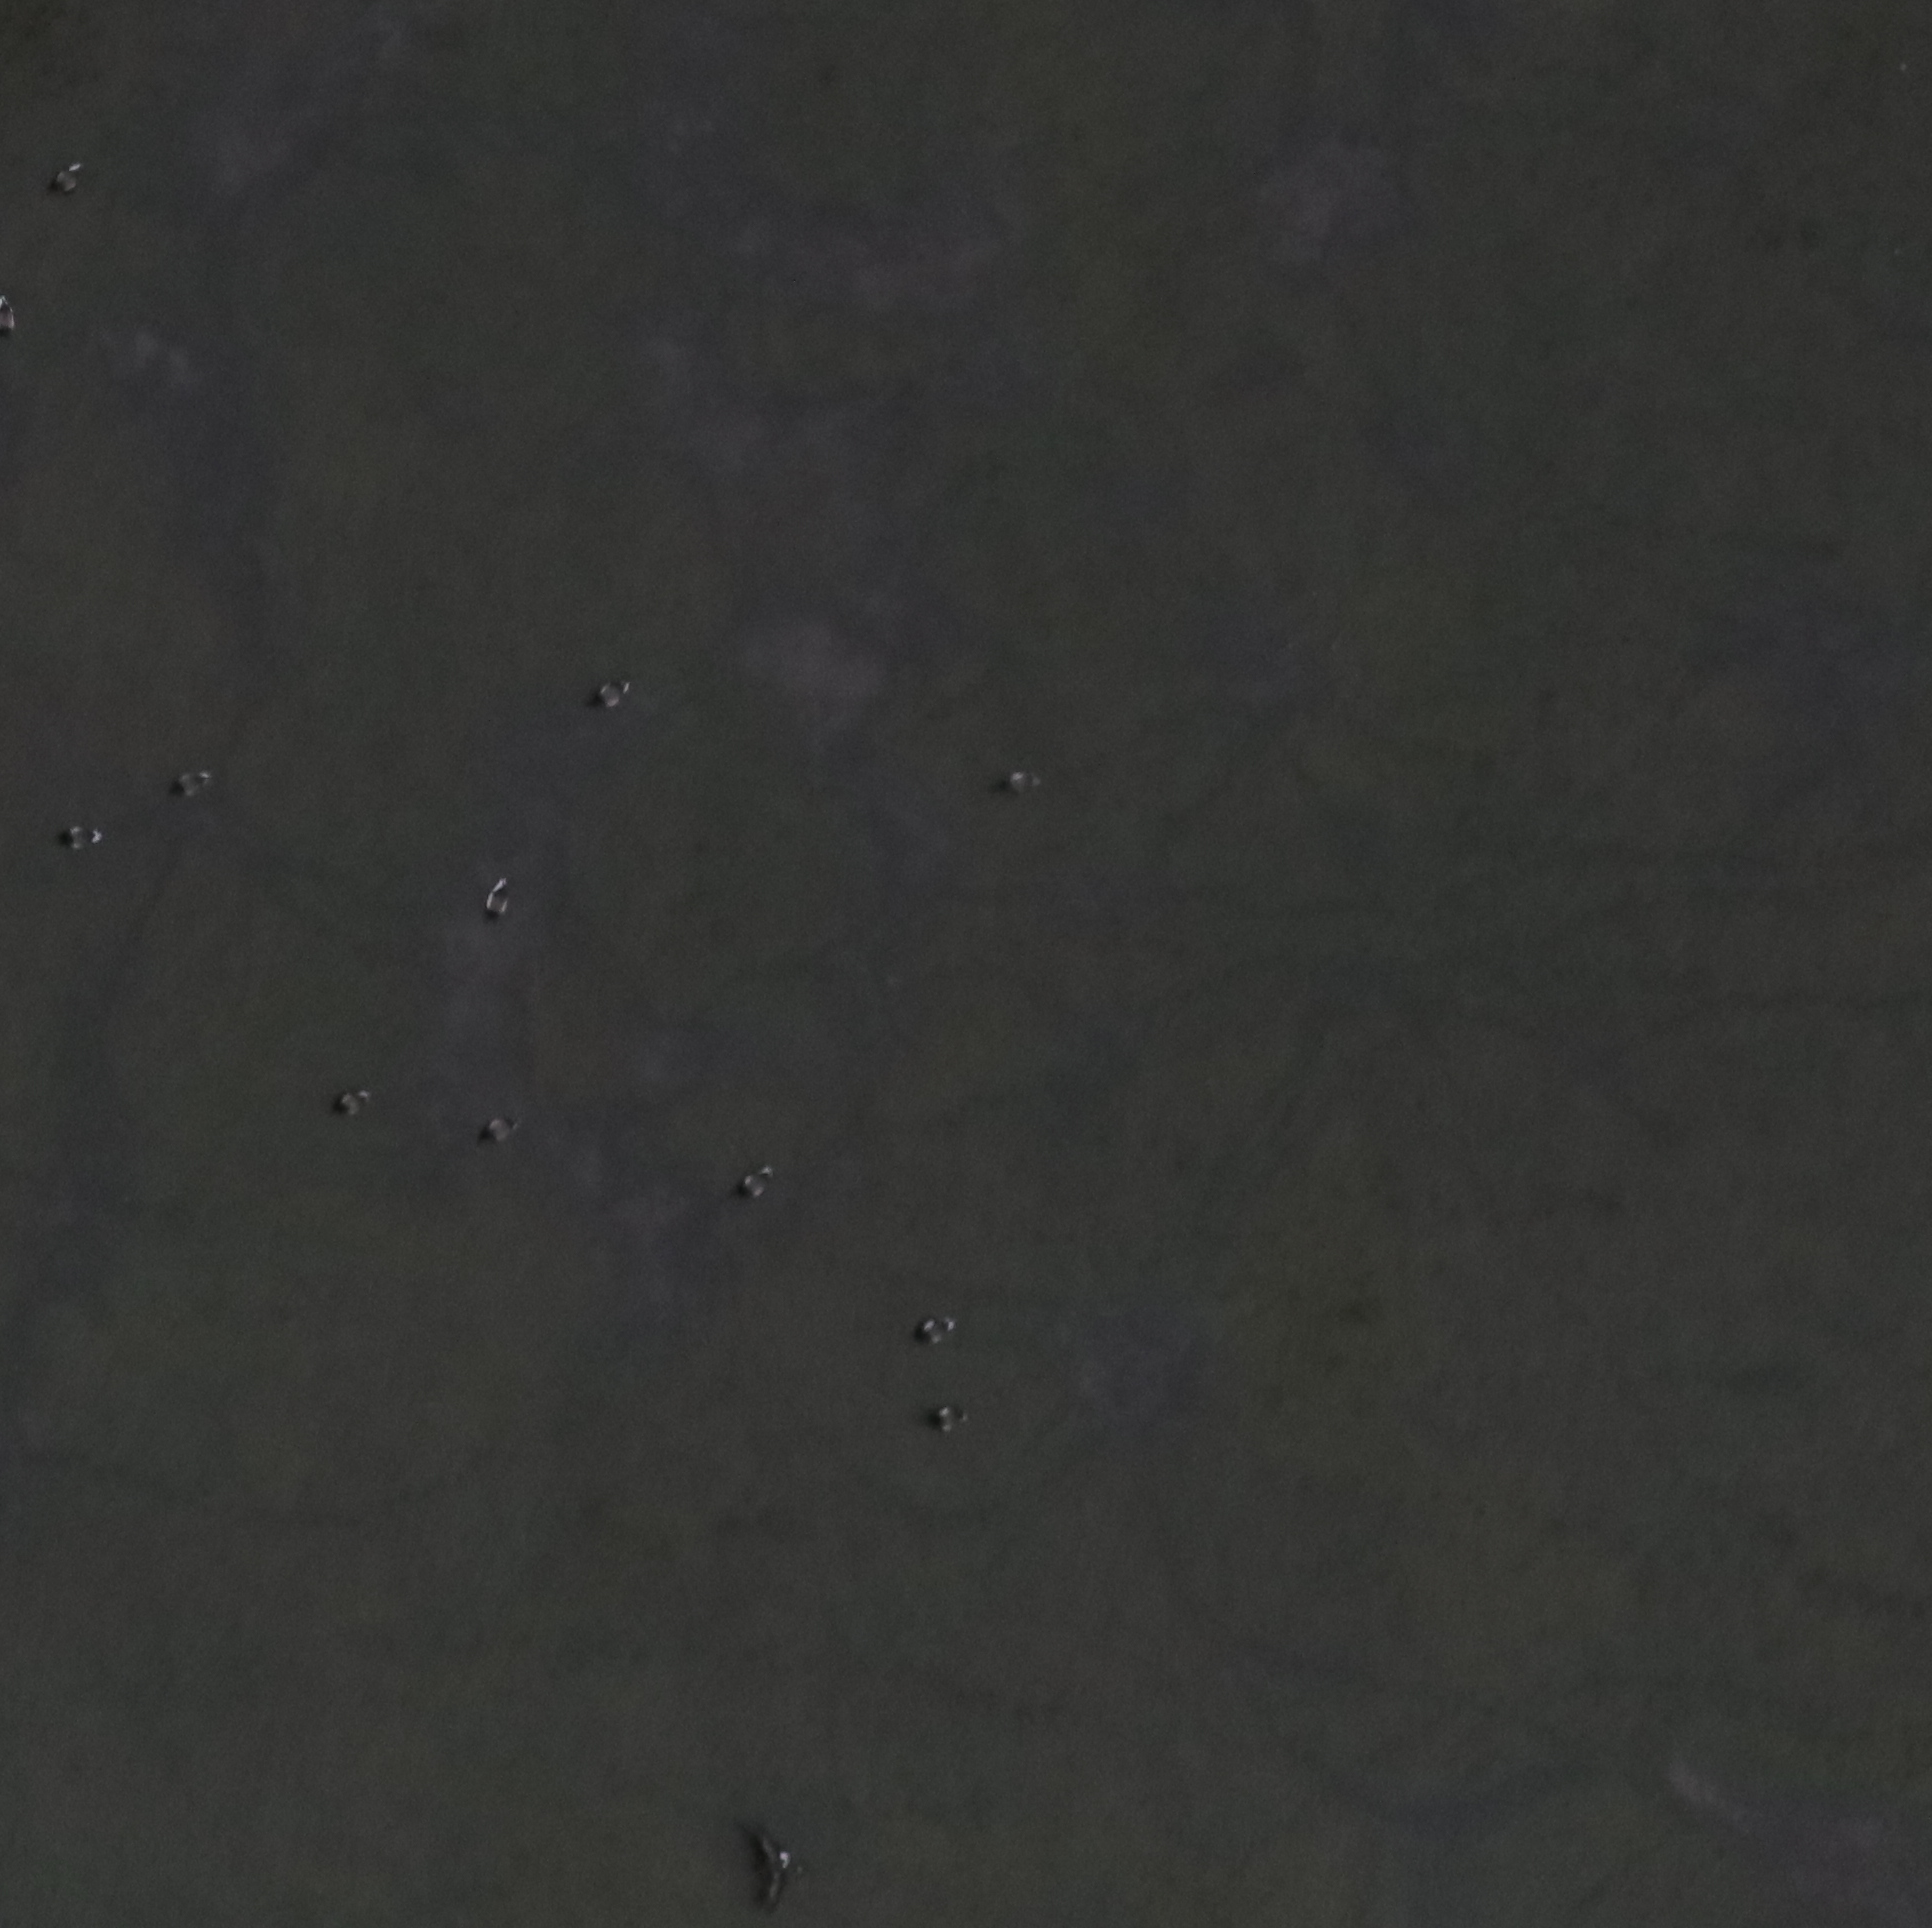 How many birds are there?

13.